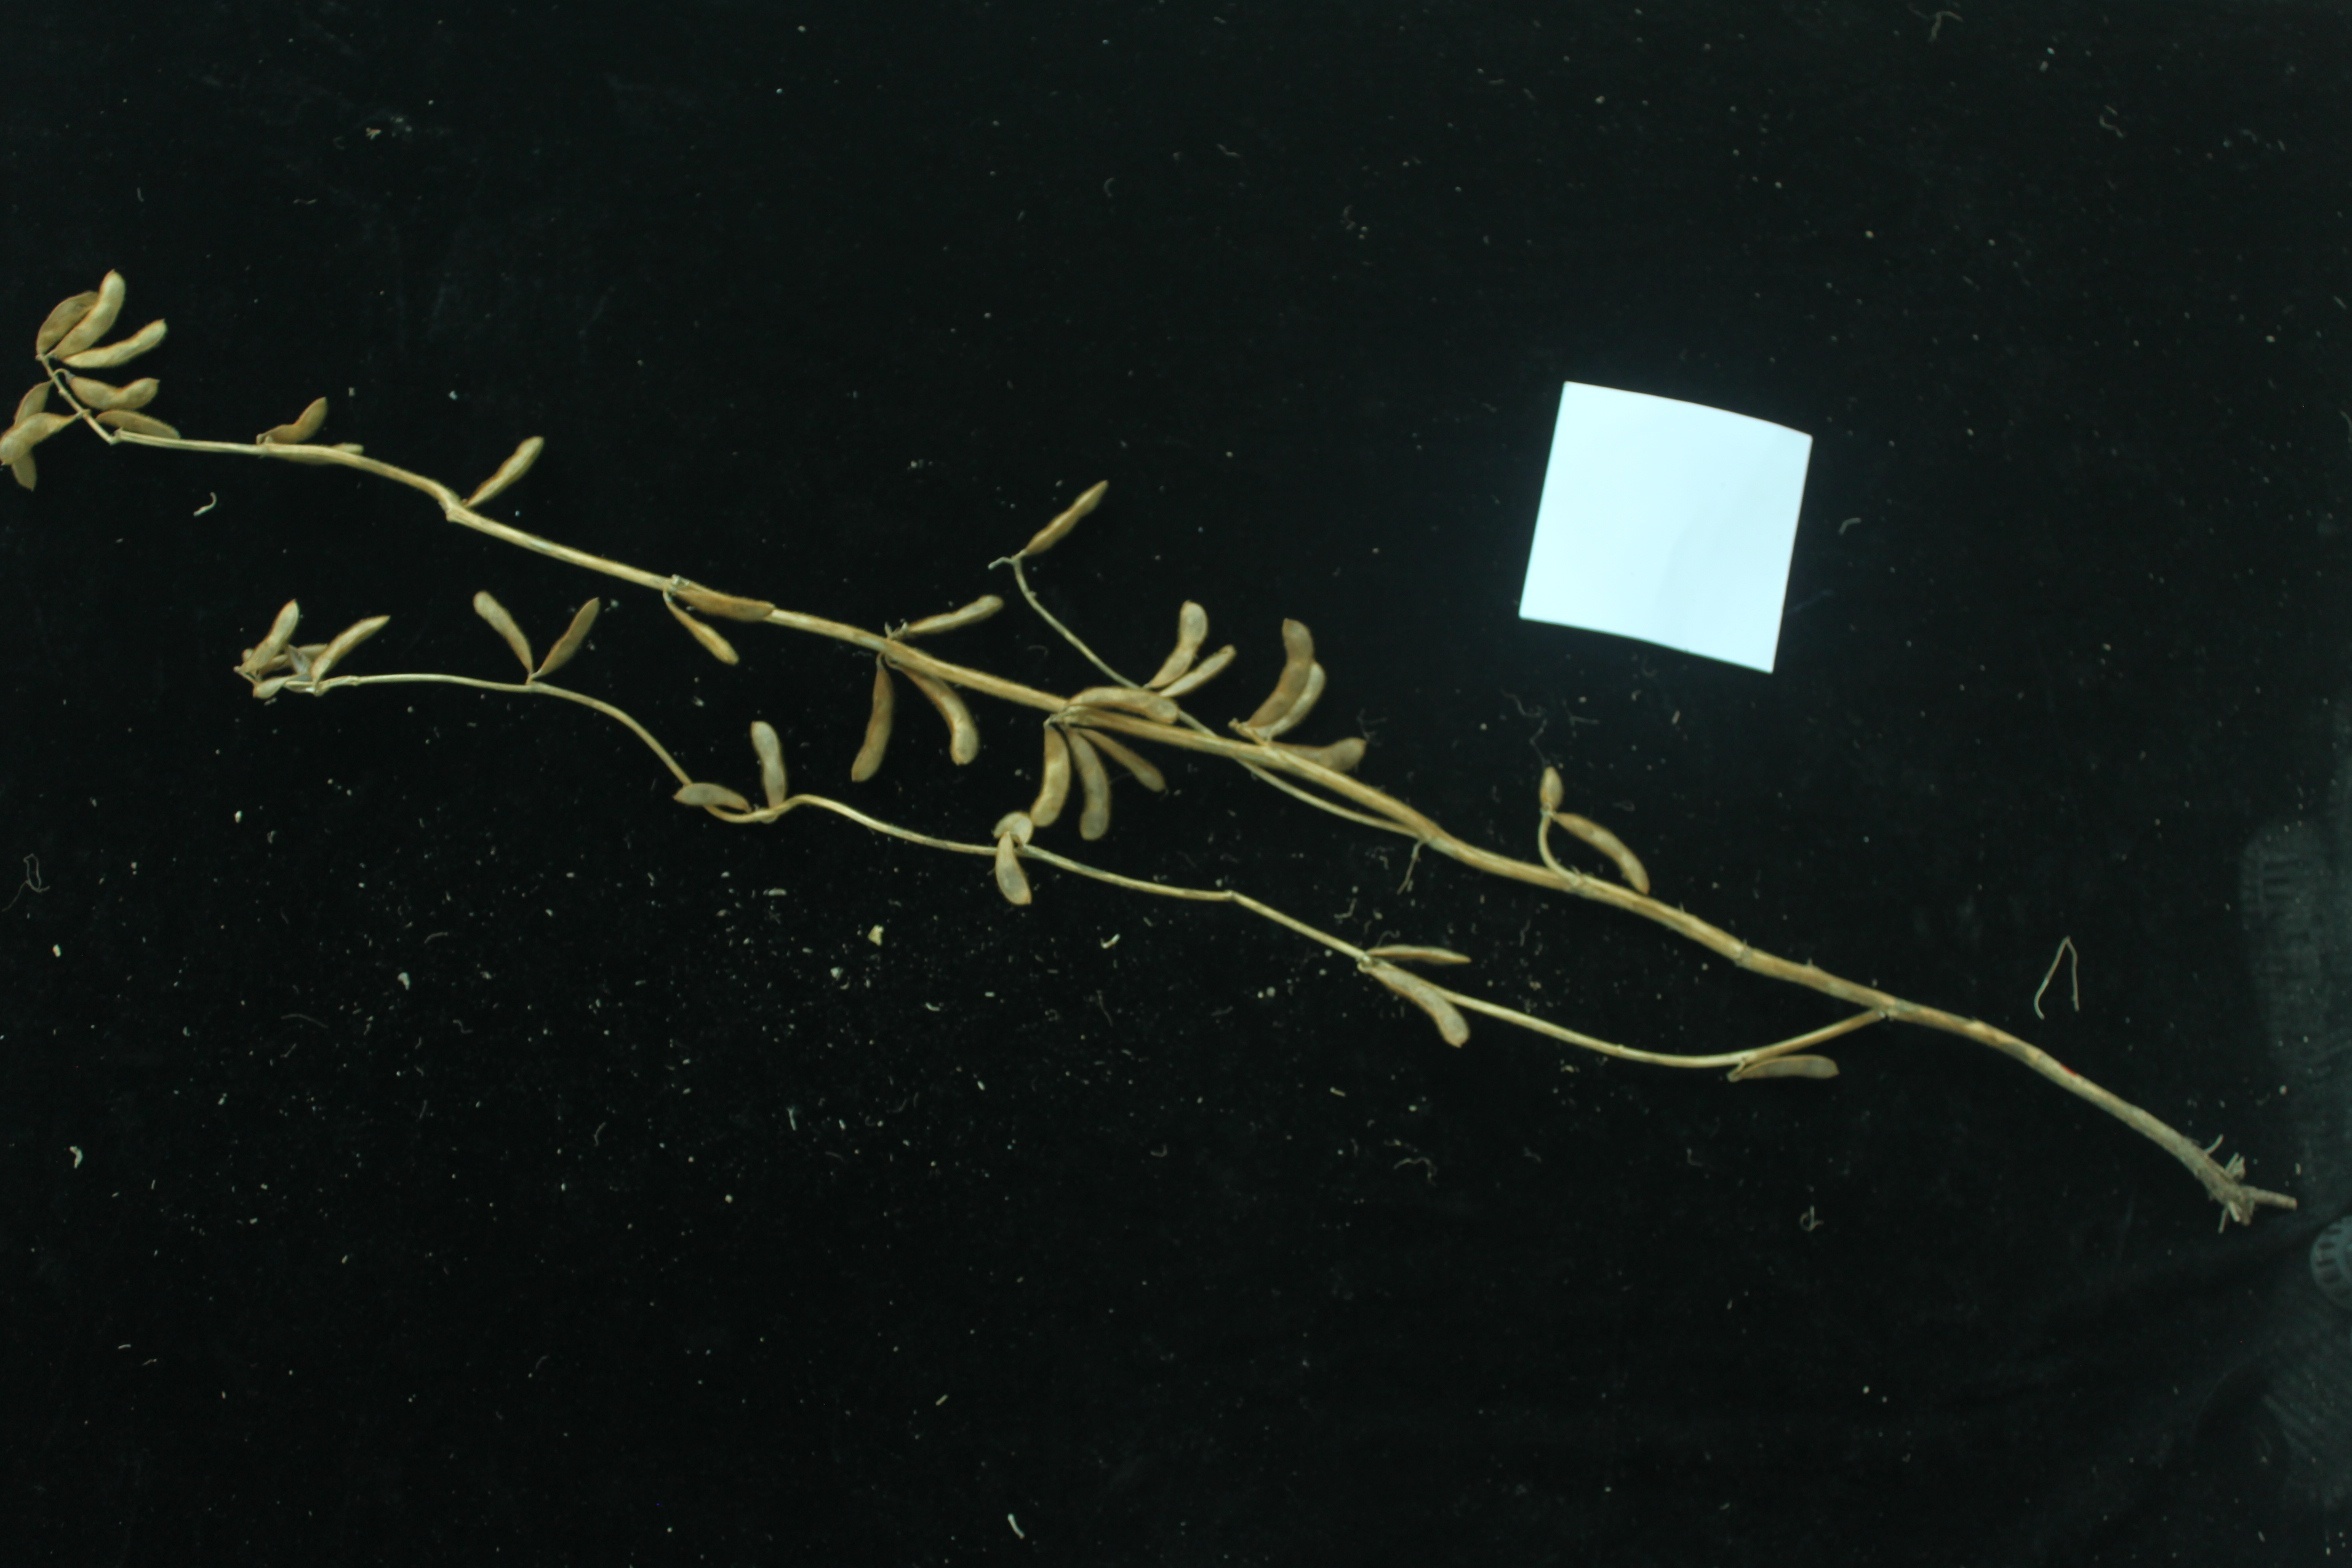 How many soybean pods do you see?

39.